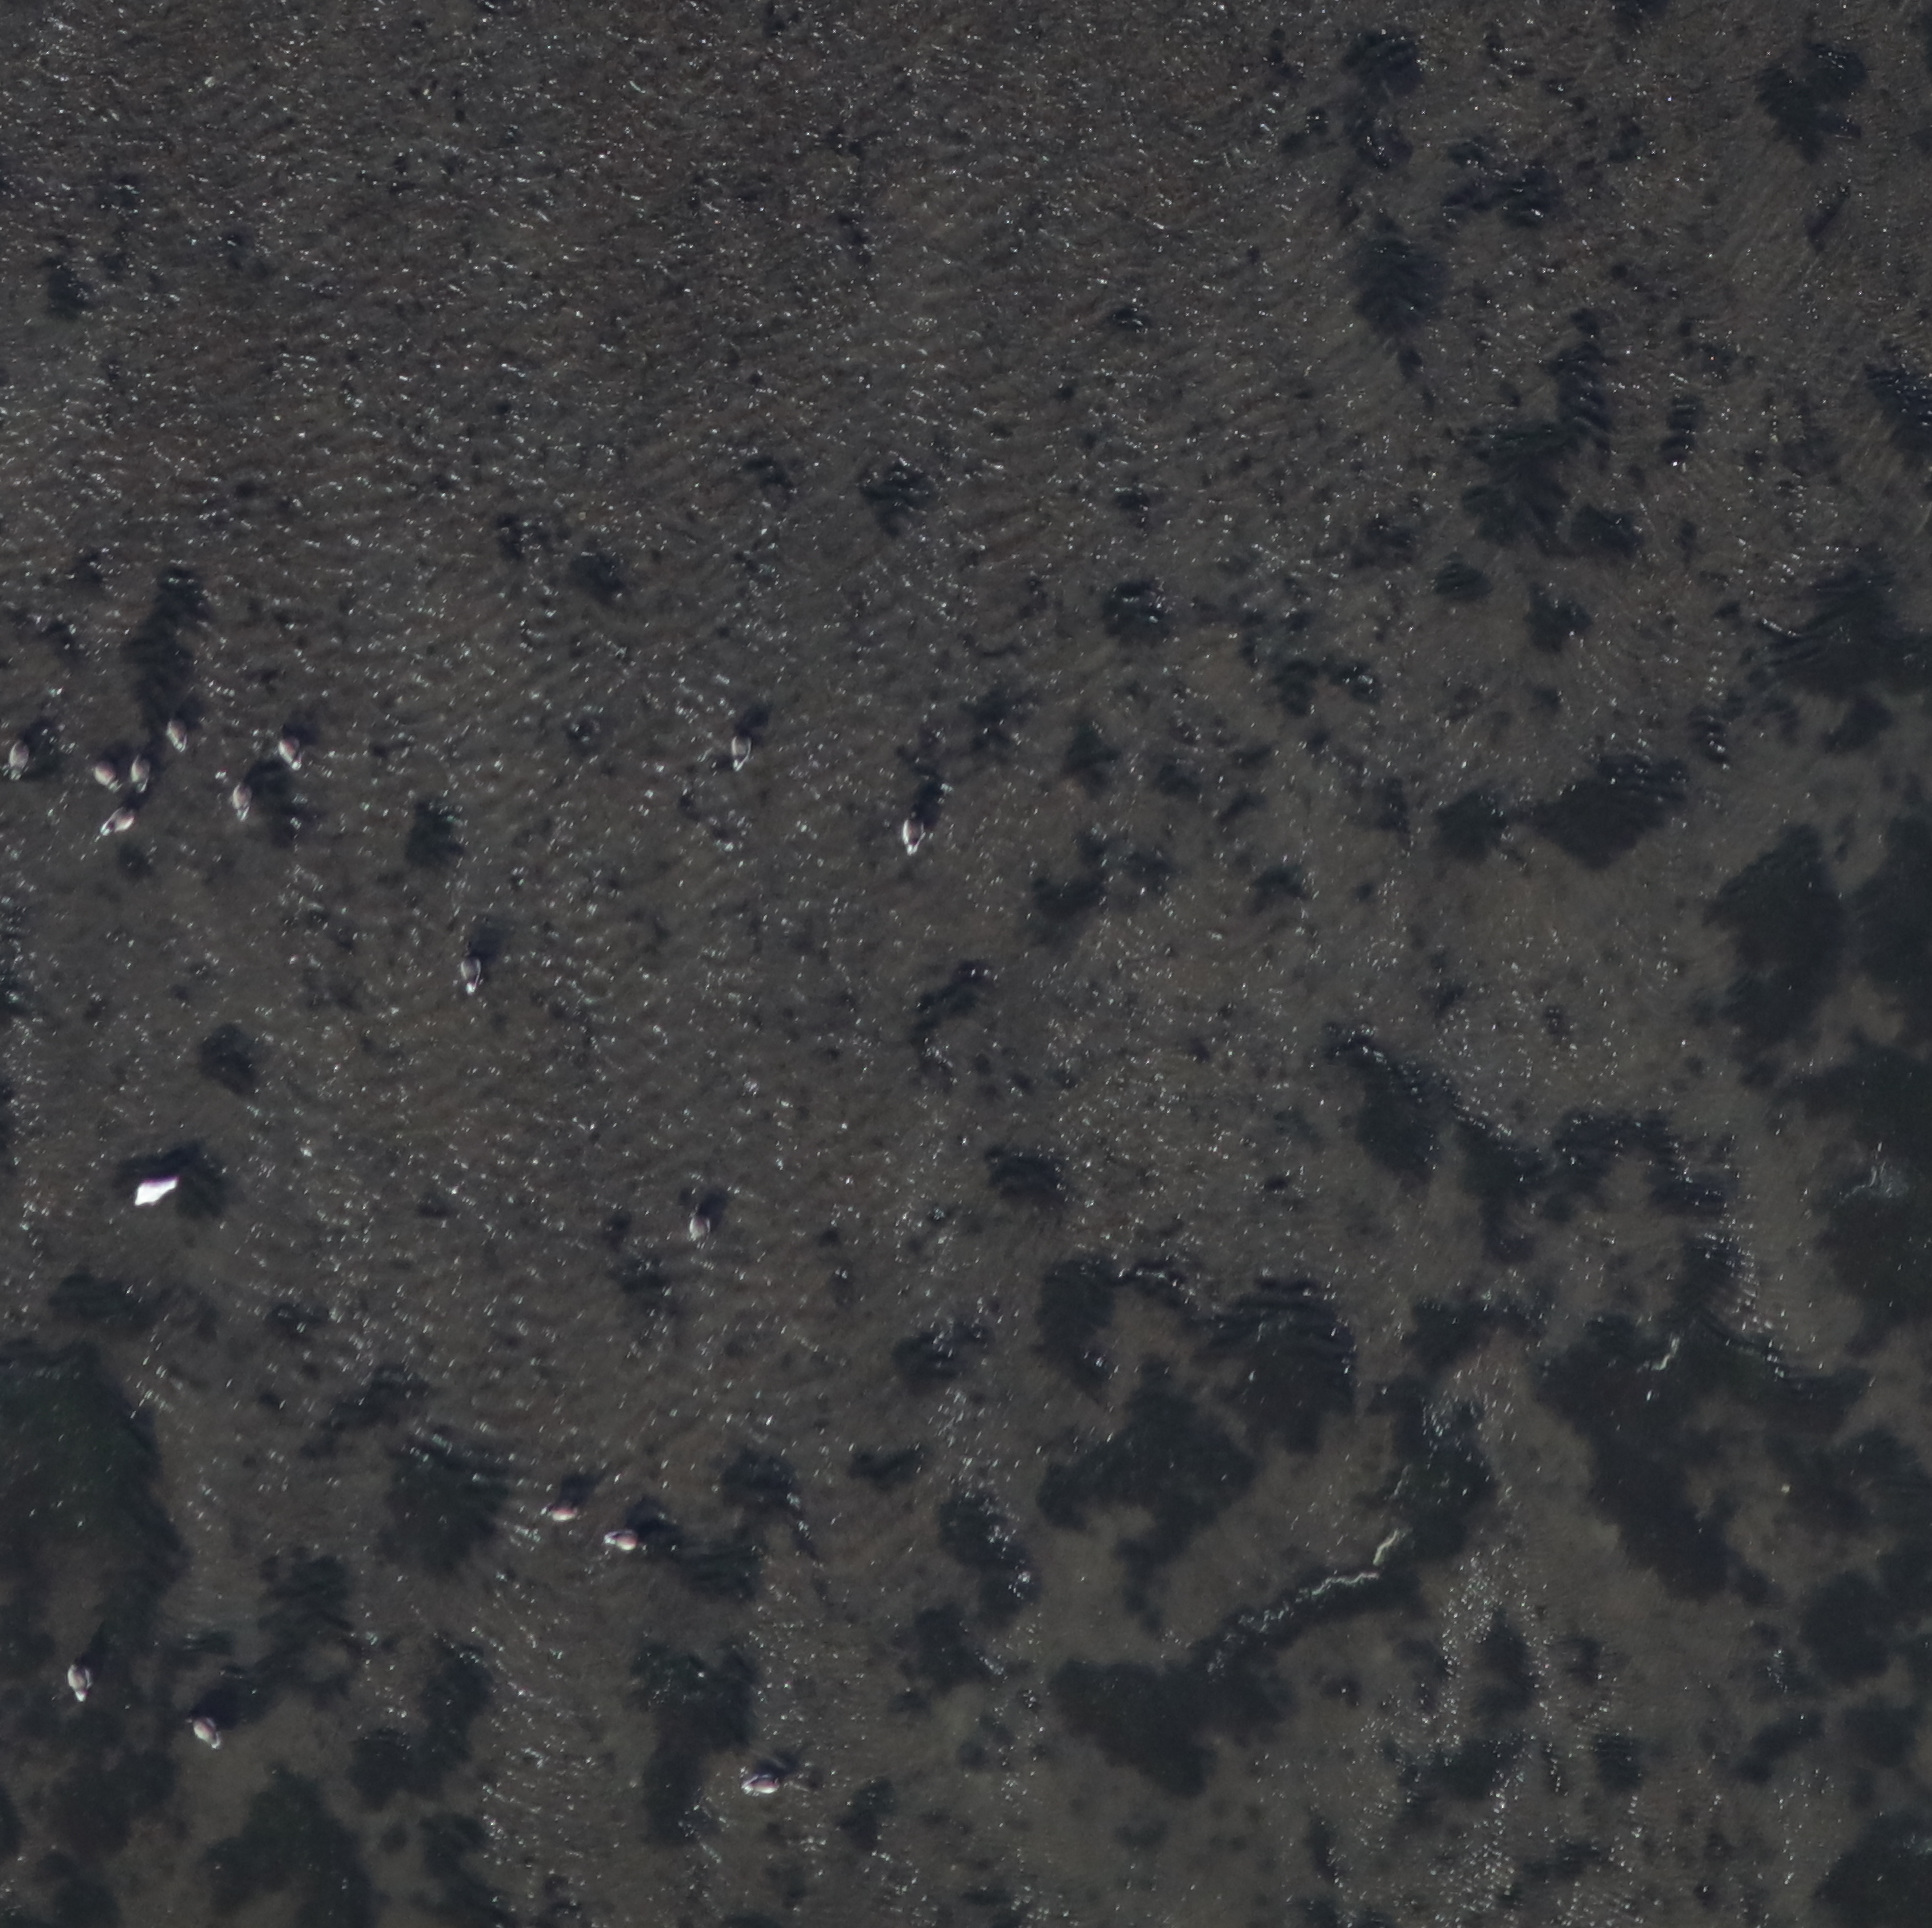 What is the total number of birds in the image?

17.